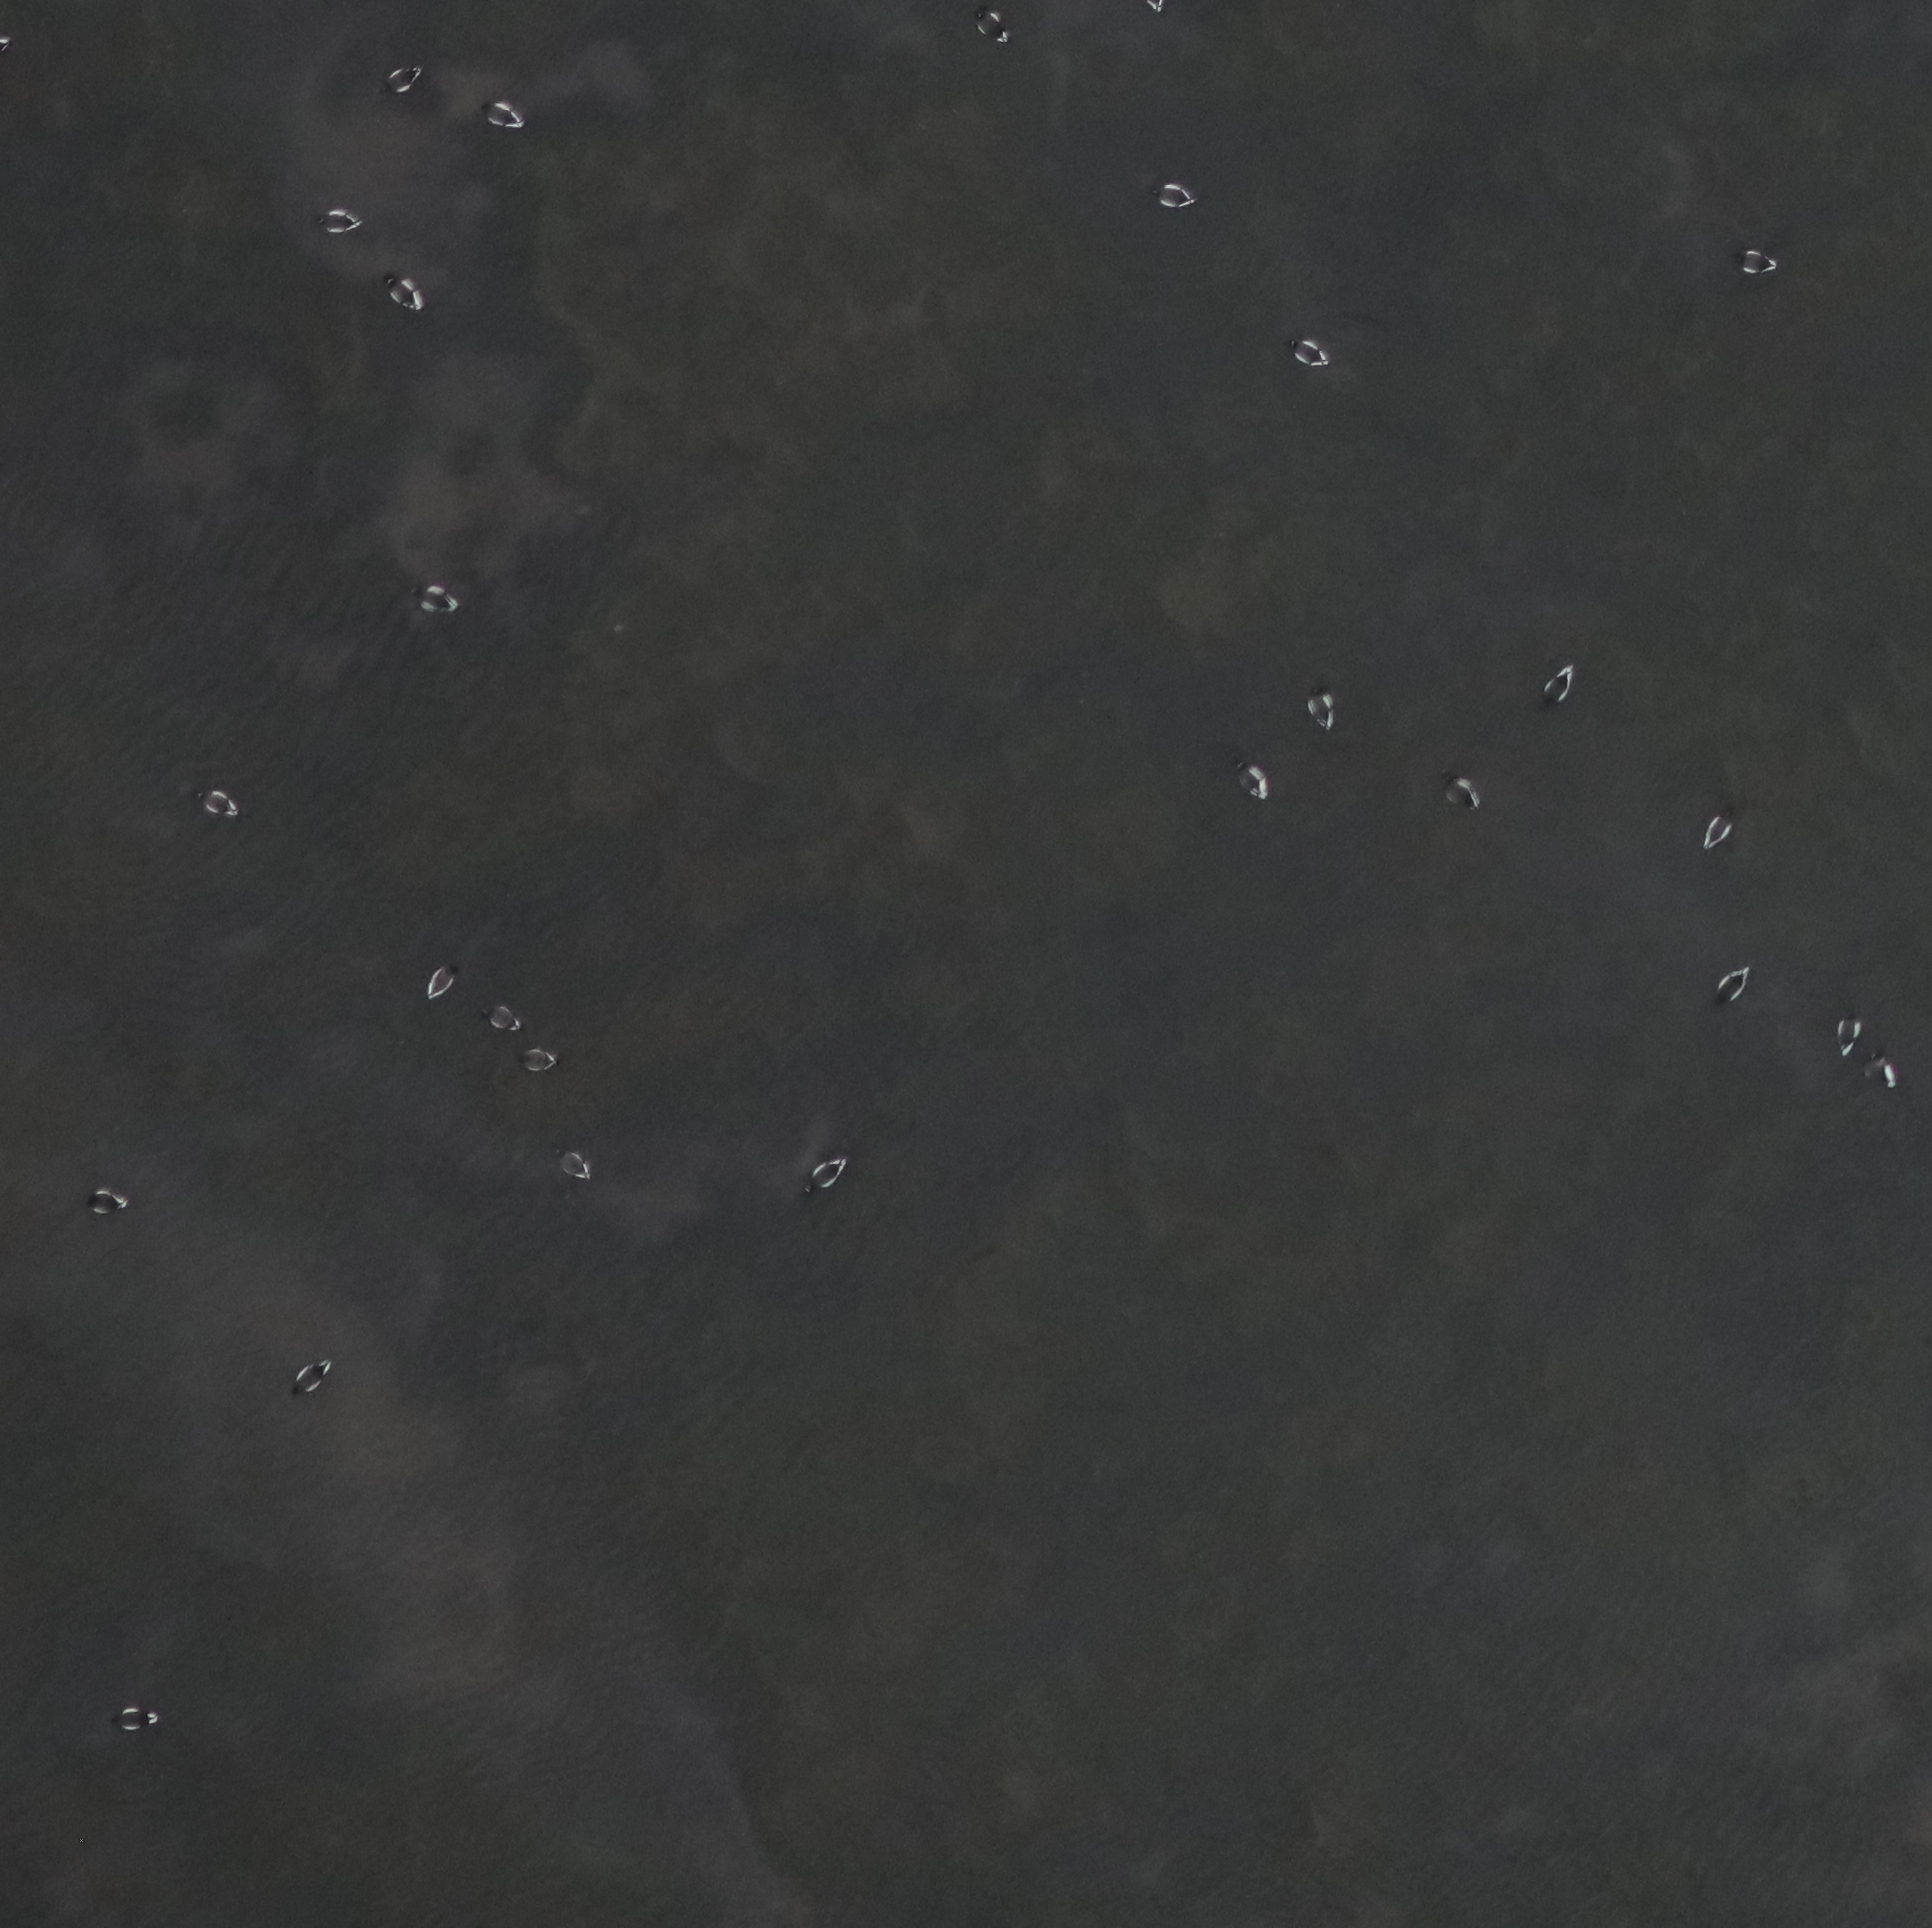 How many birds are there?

26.